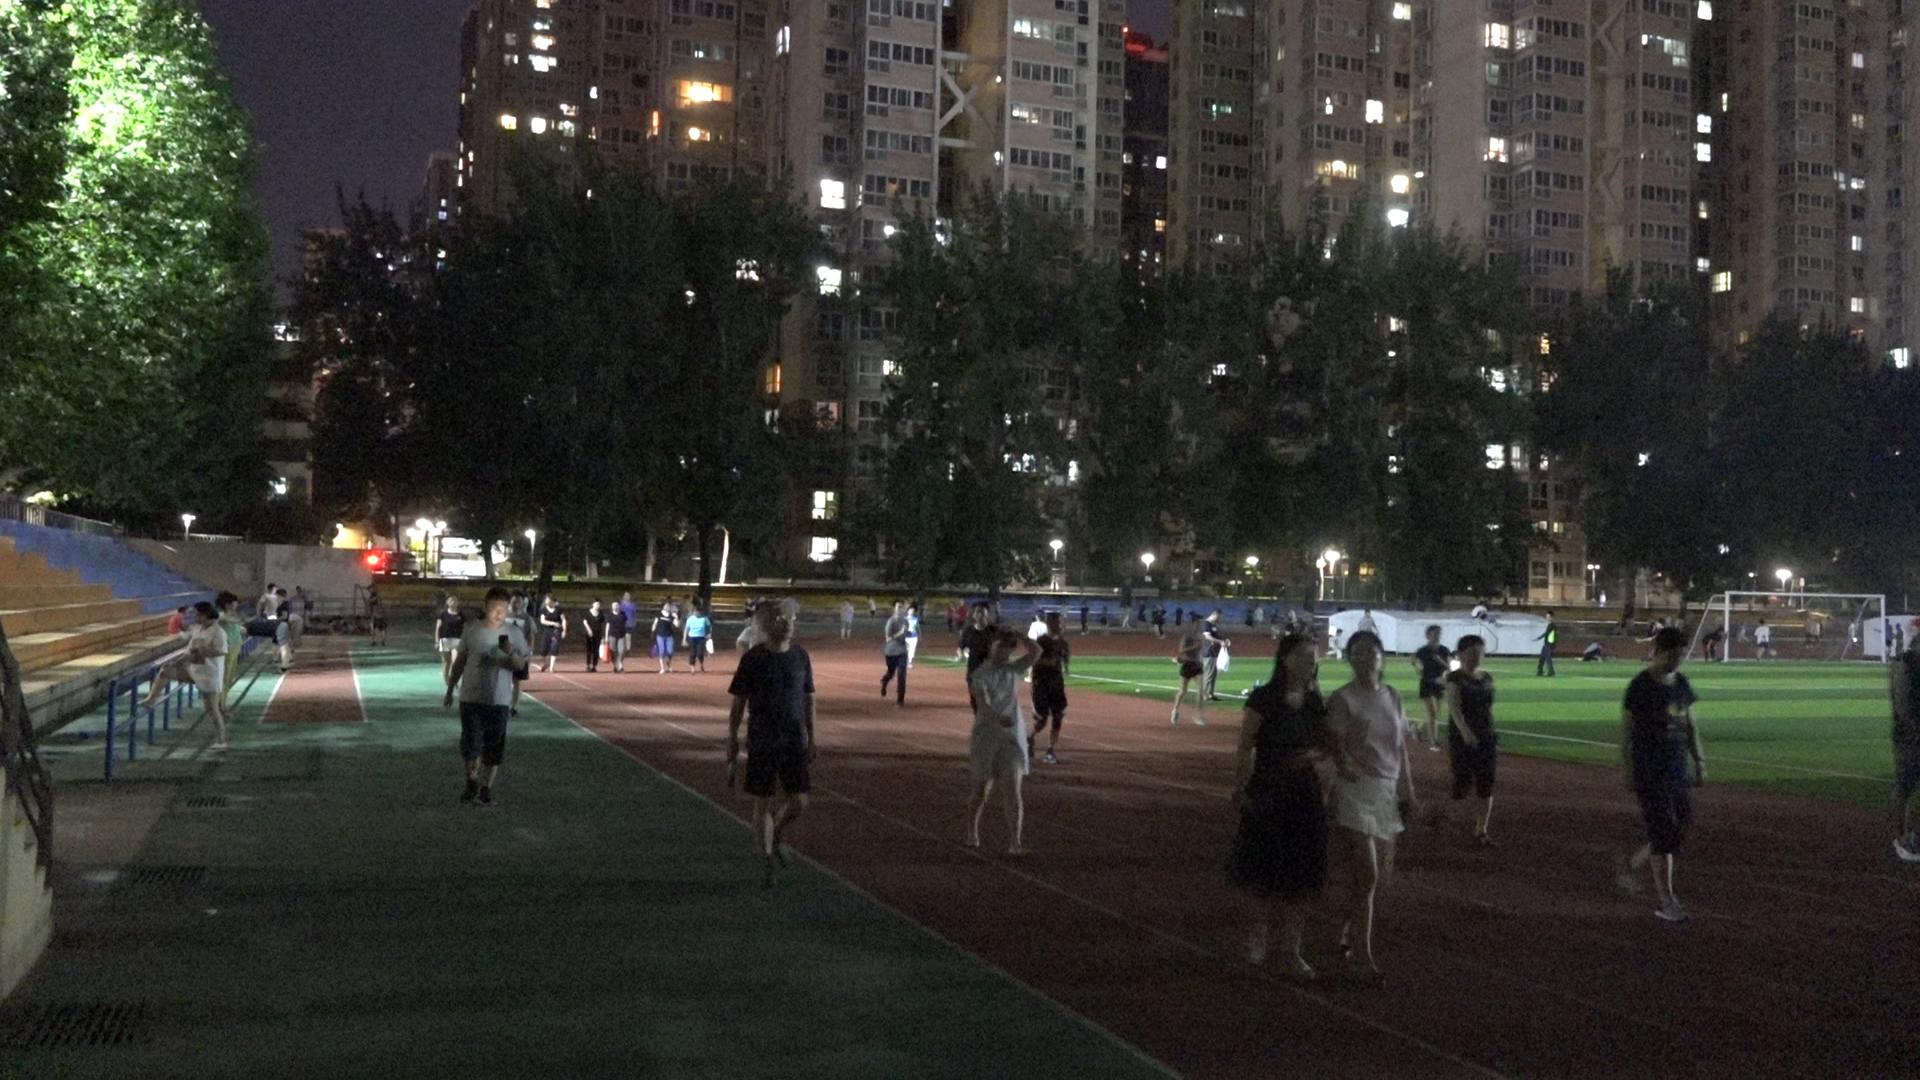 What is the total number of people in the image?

67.